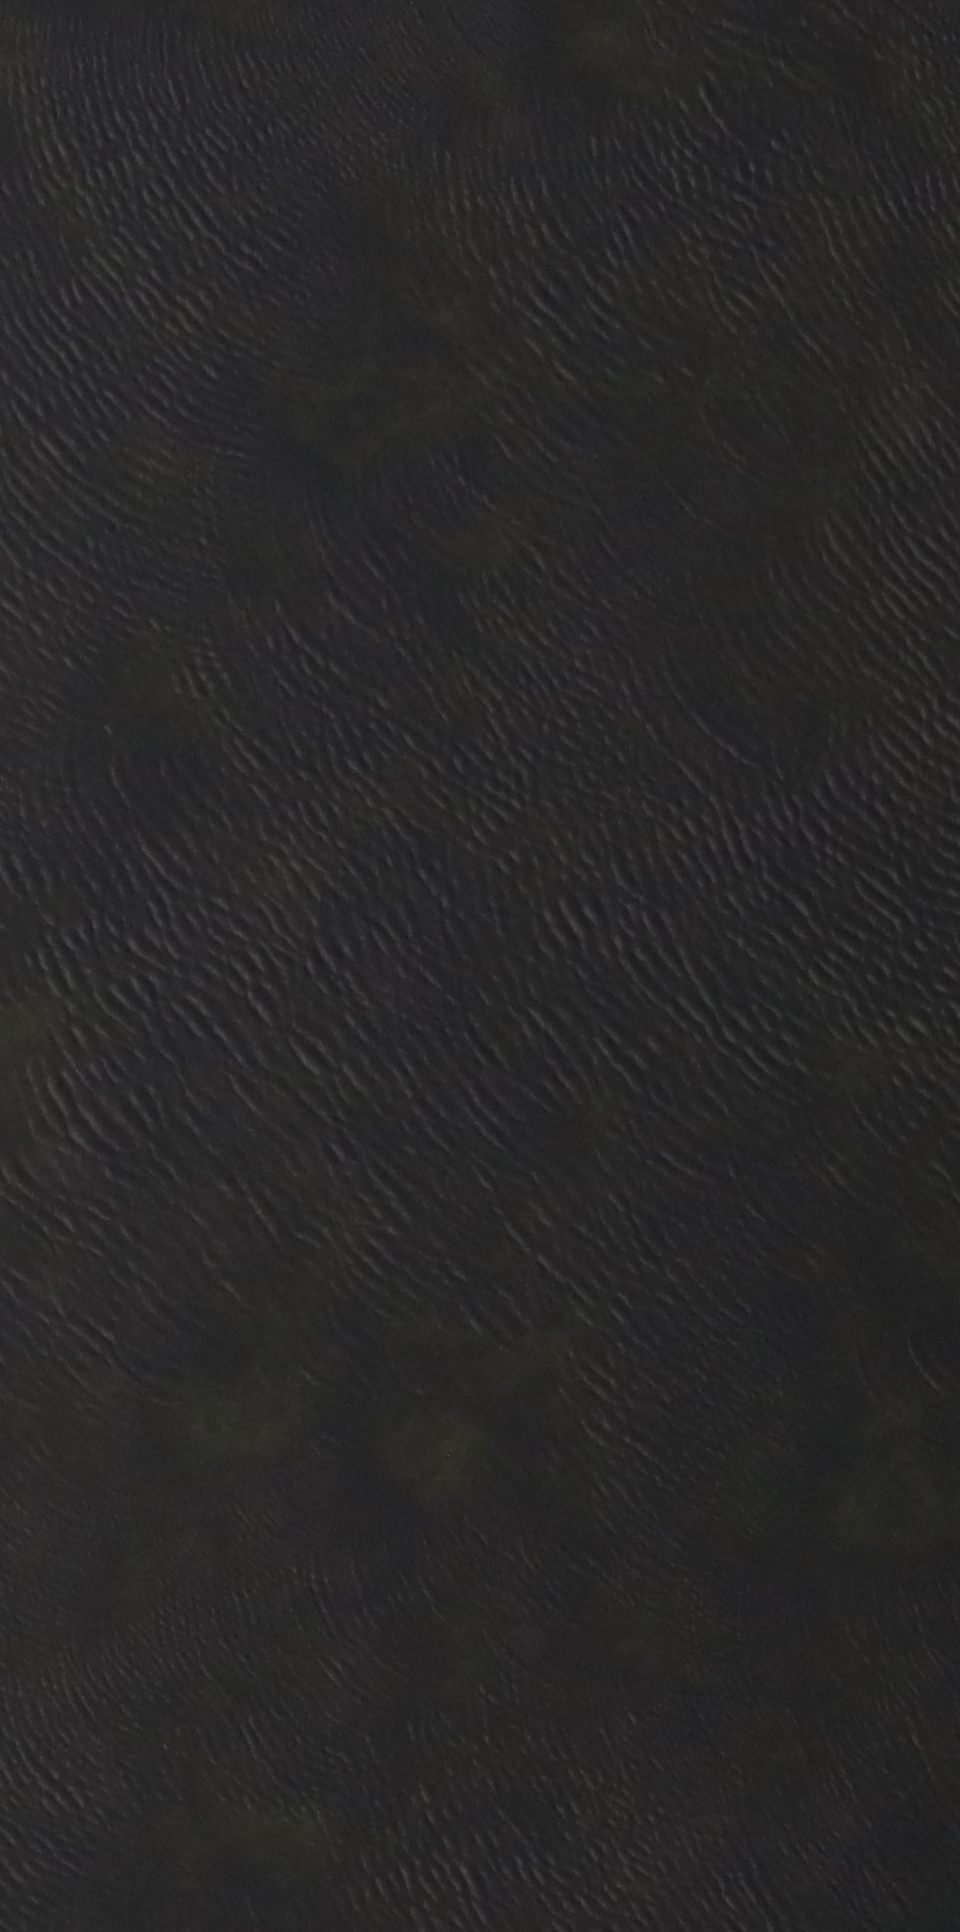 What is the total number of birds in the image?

0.